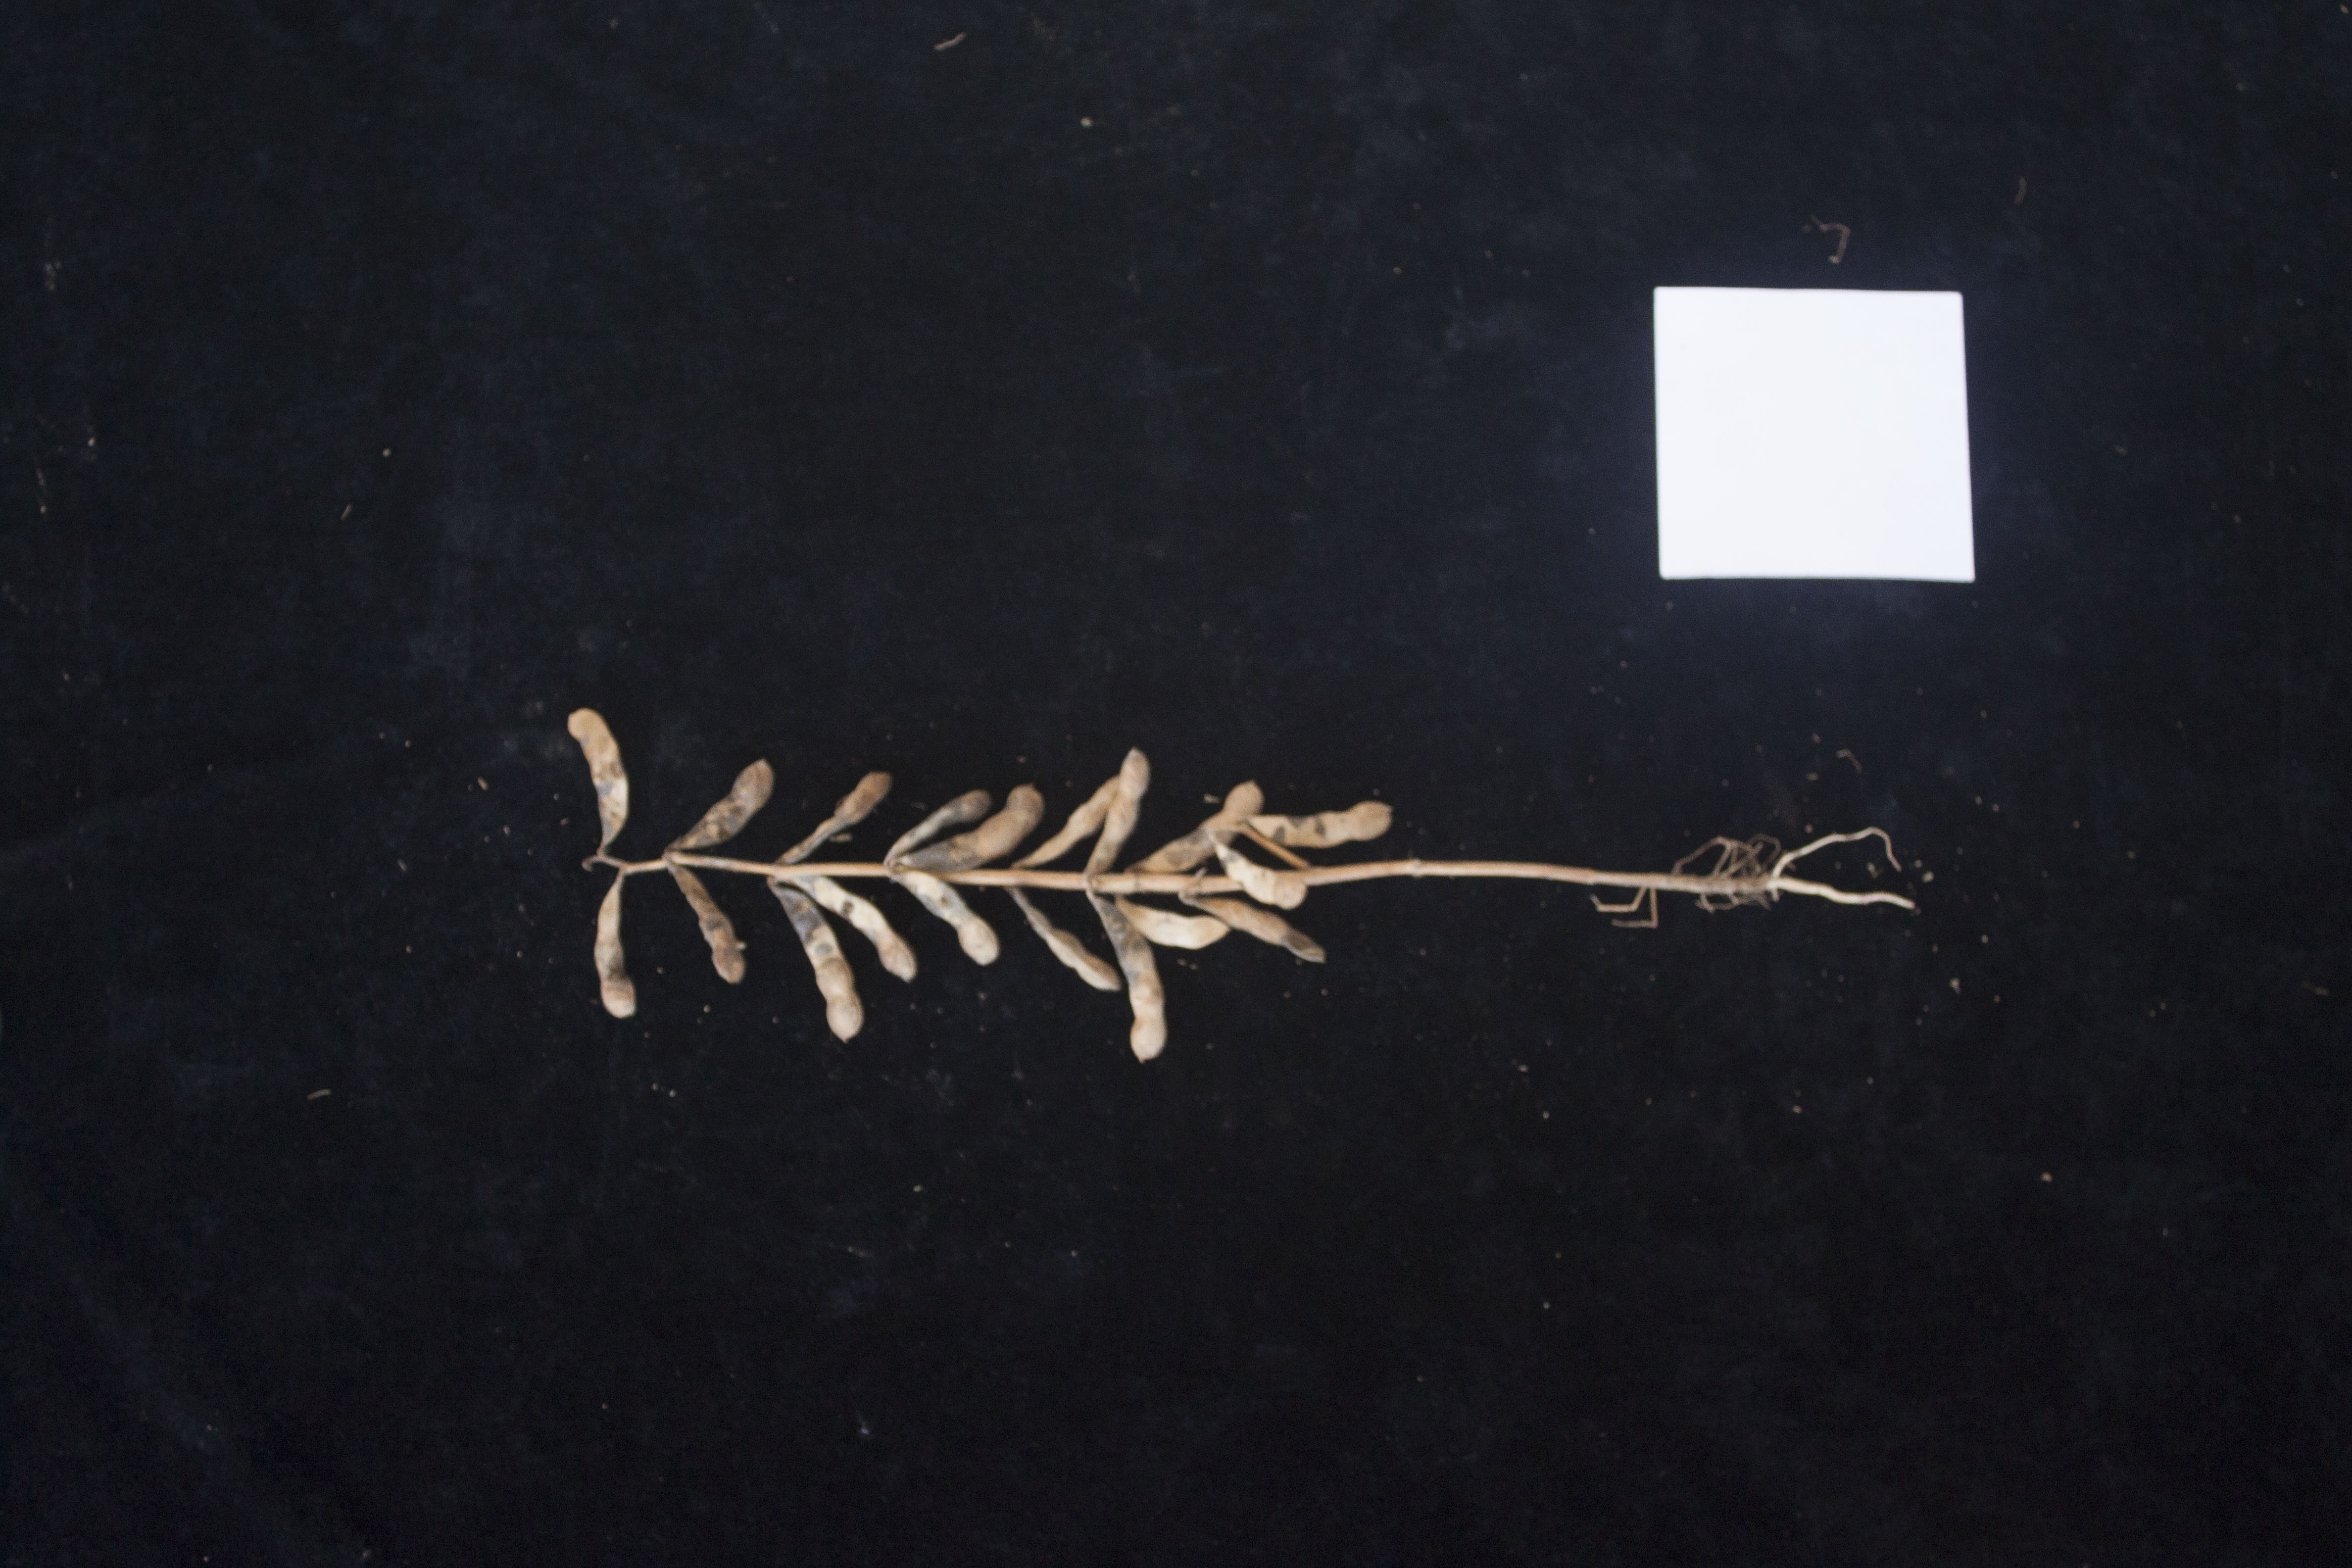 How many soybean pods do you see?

19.